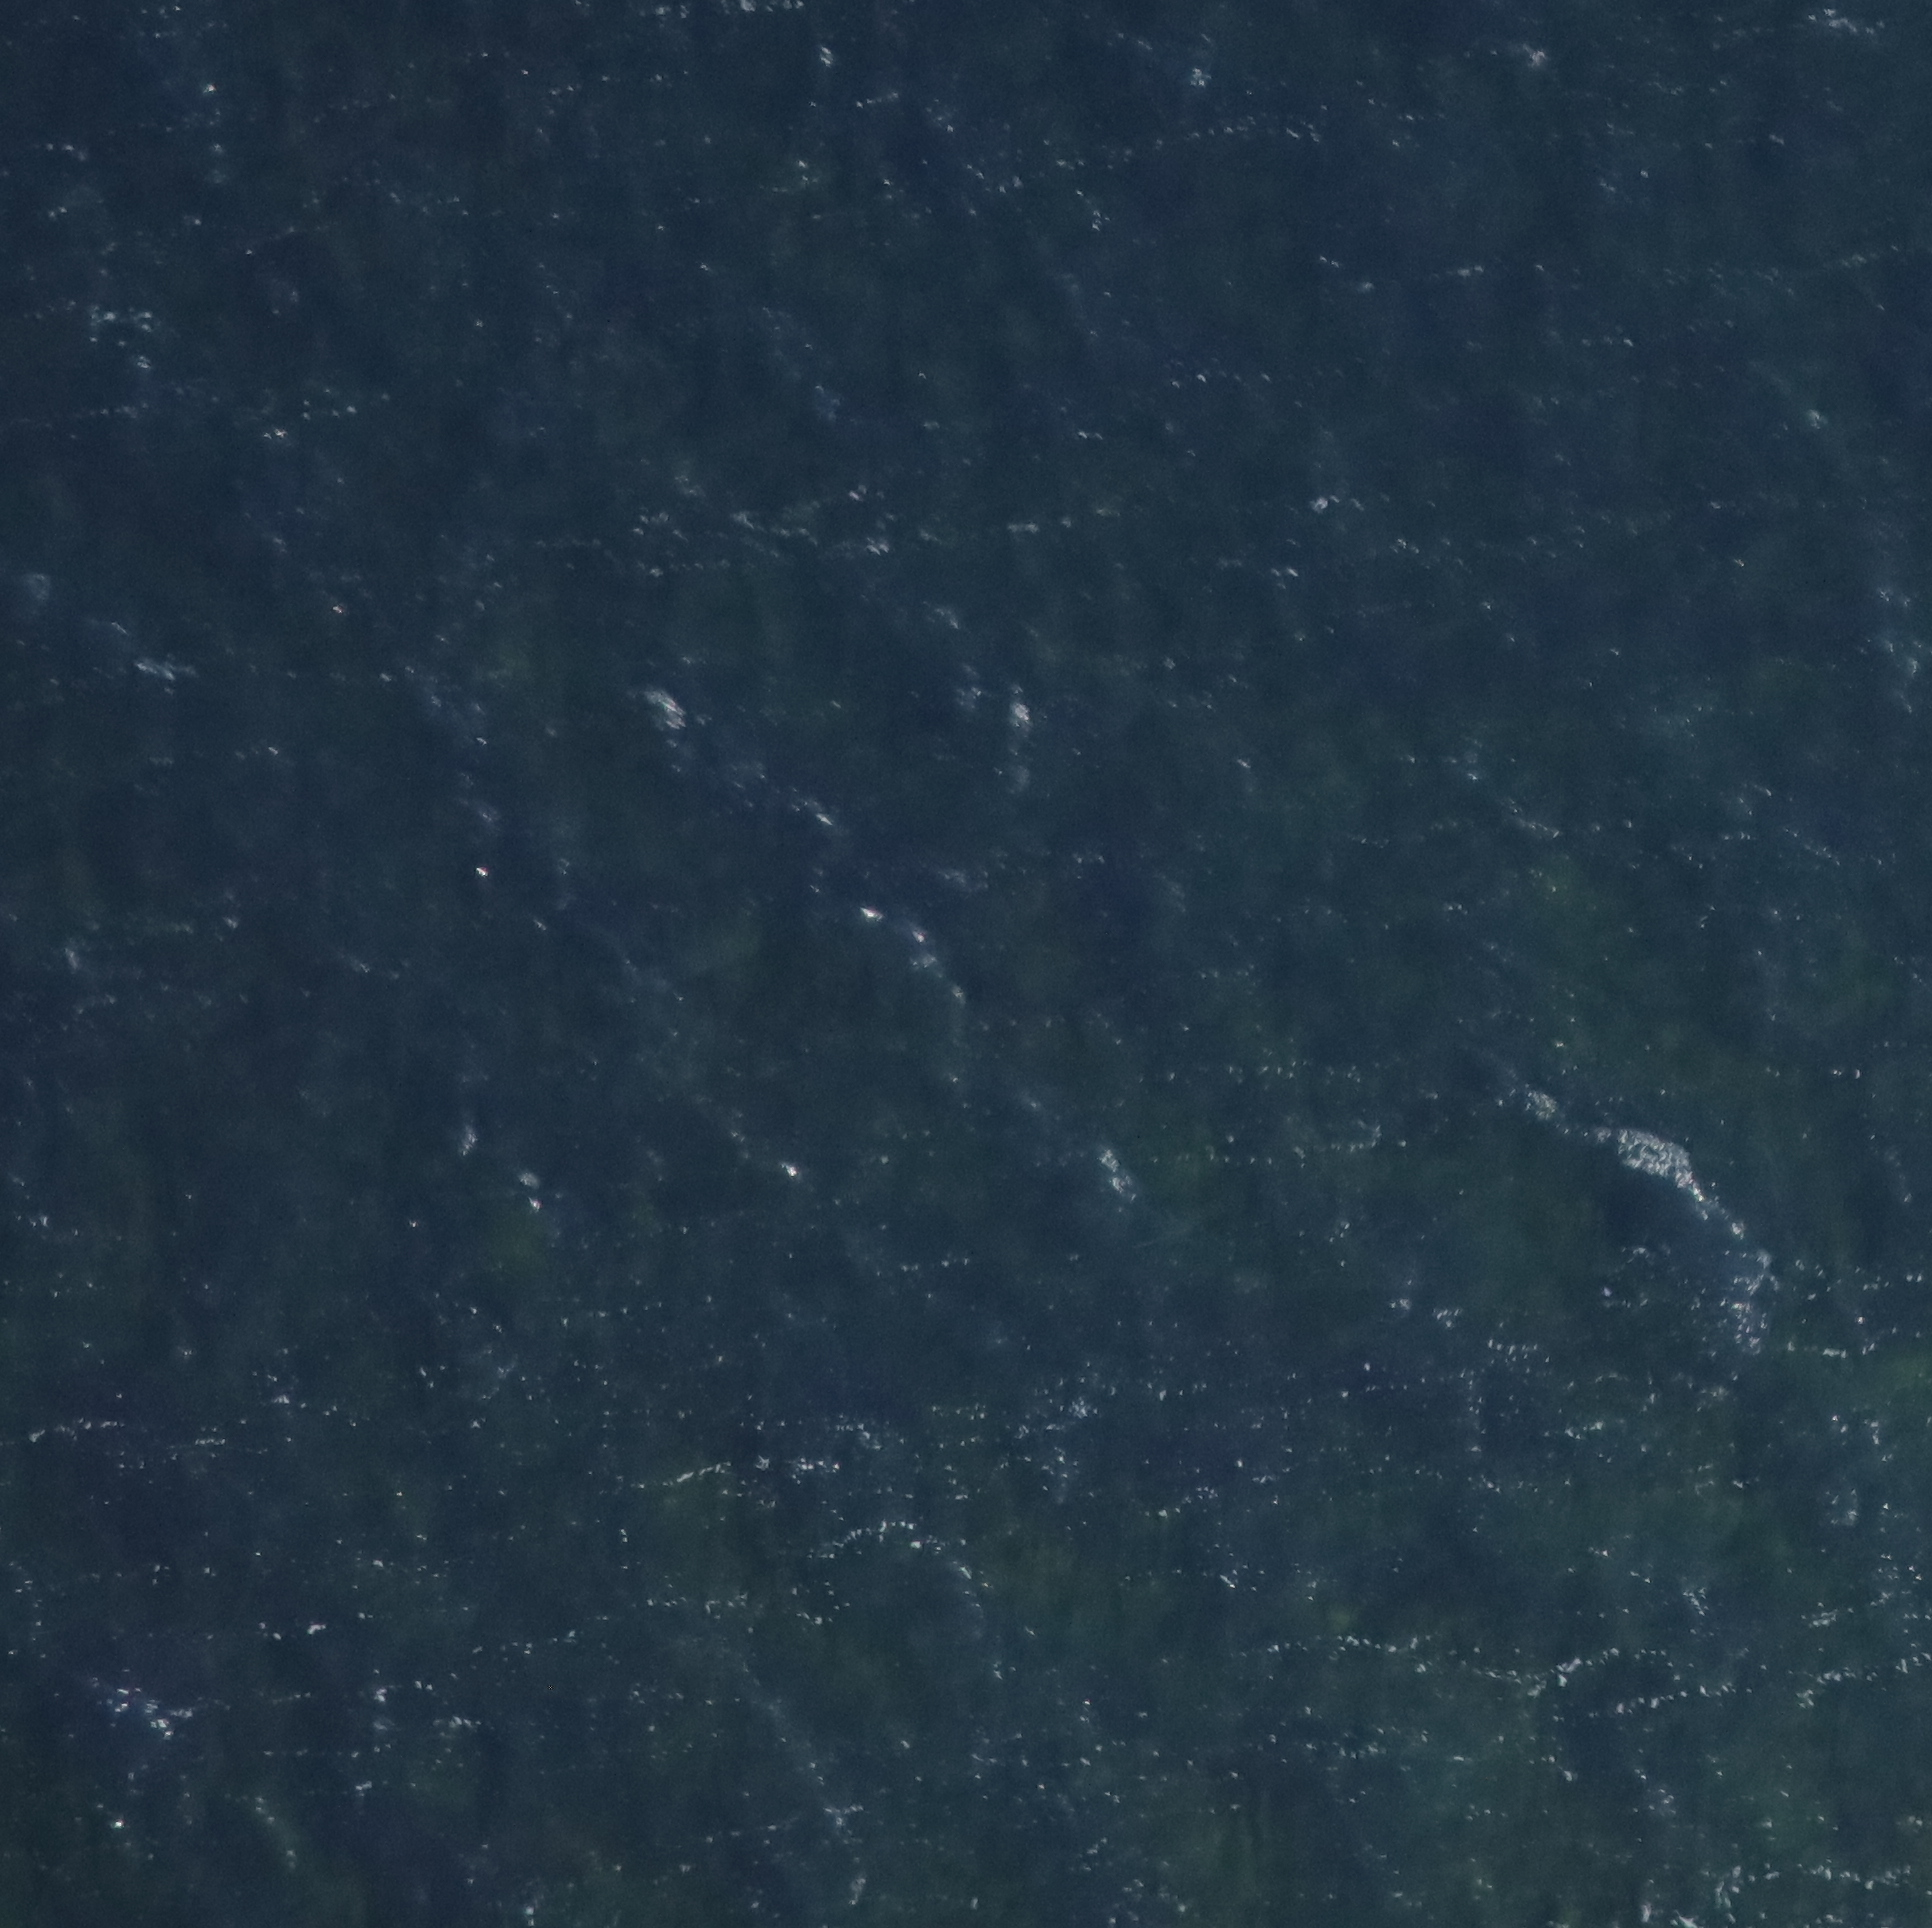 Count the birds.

0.